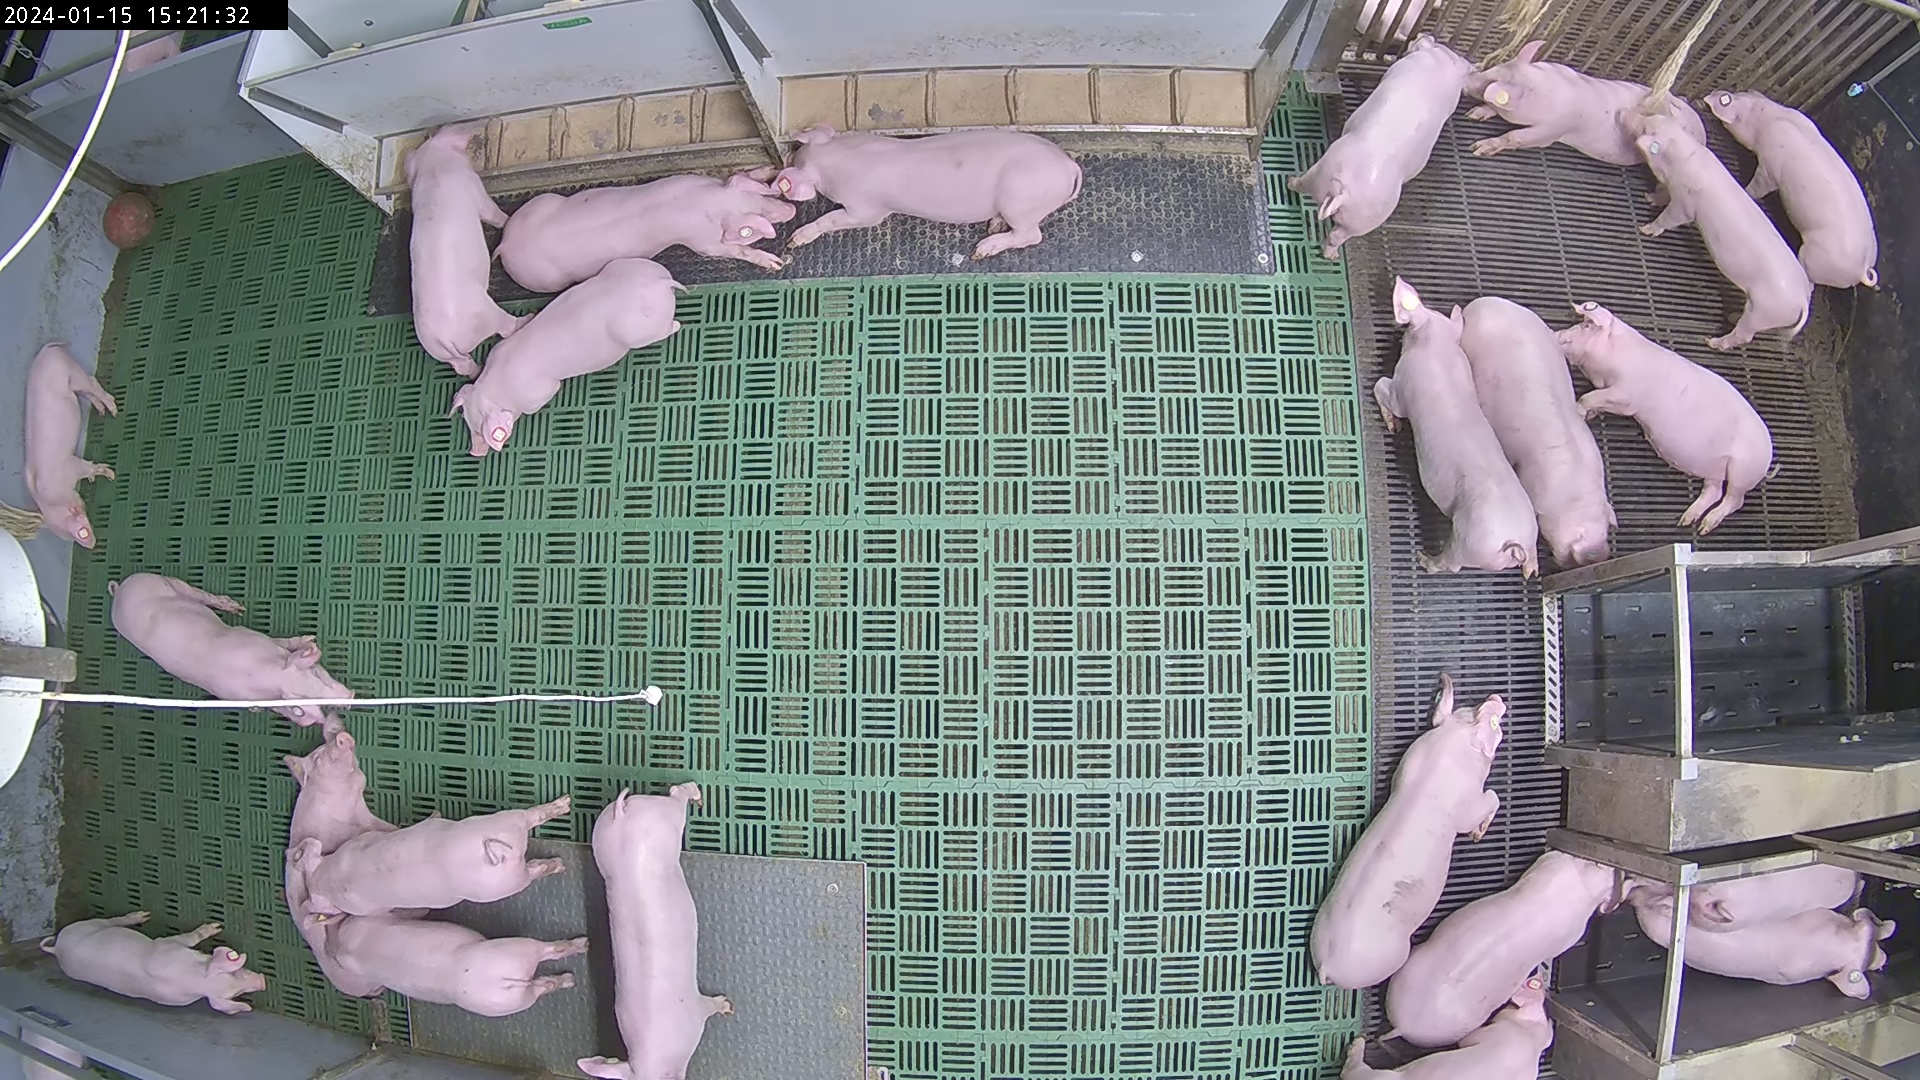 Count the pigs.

25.